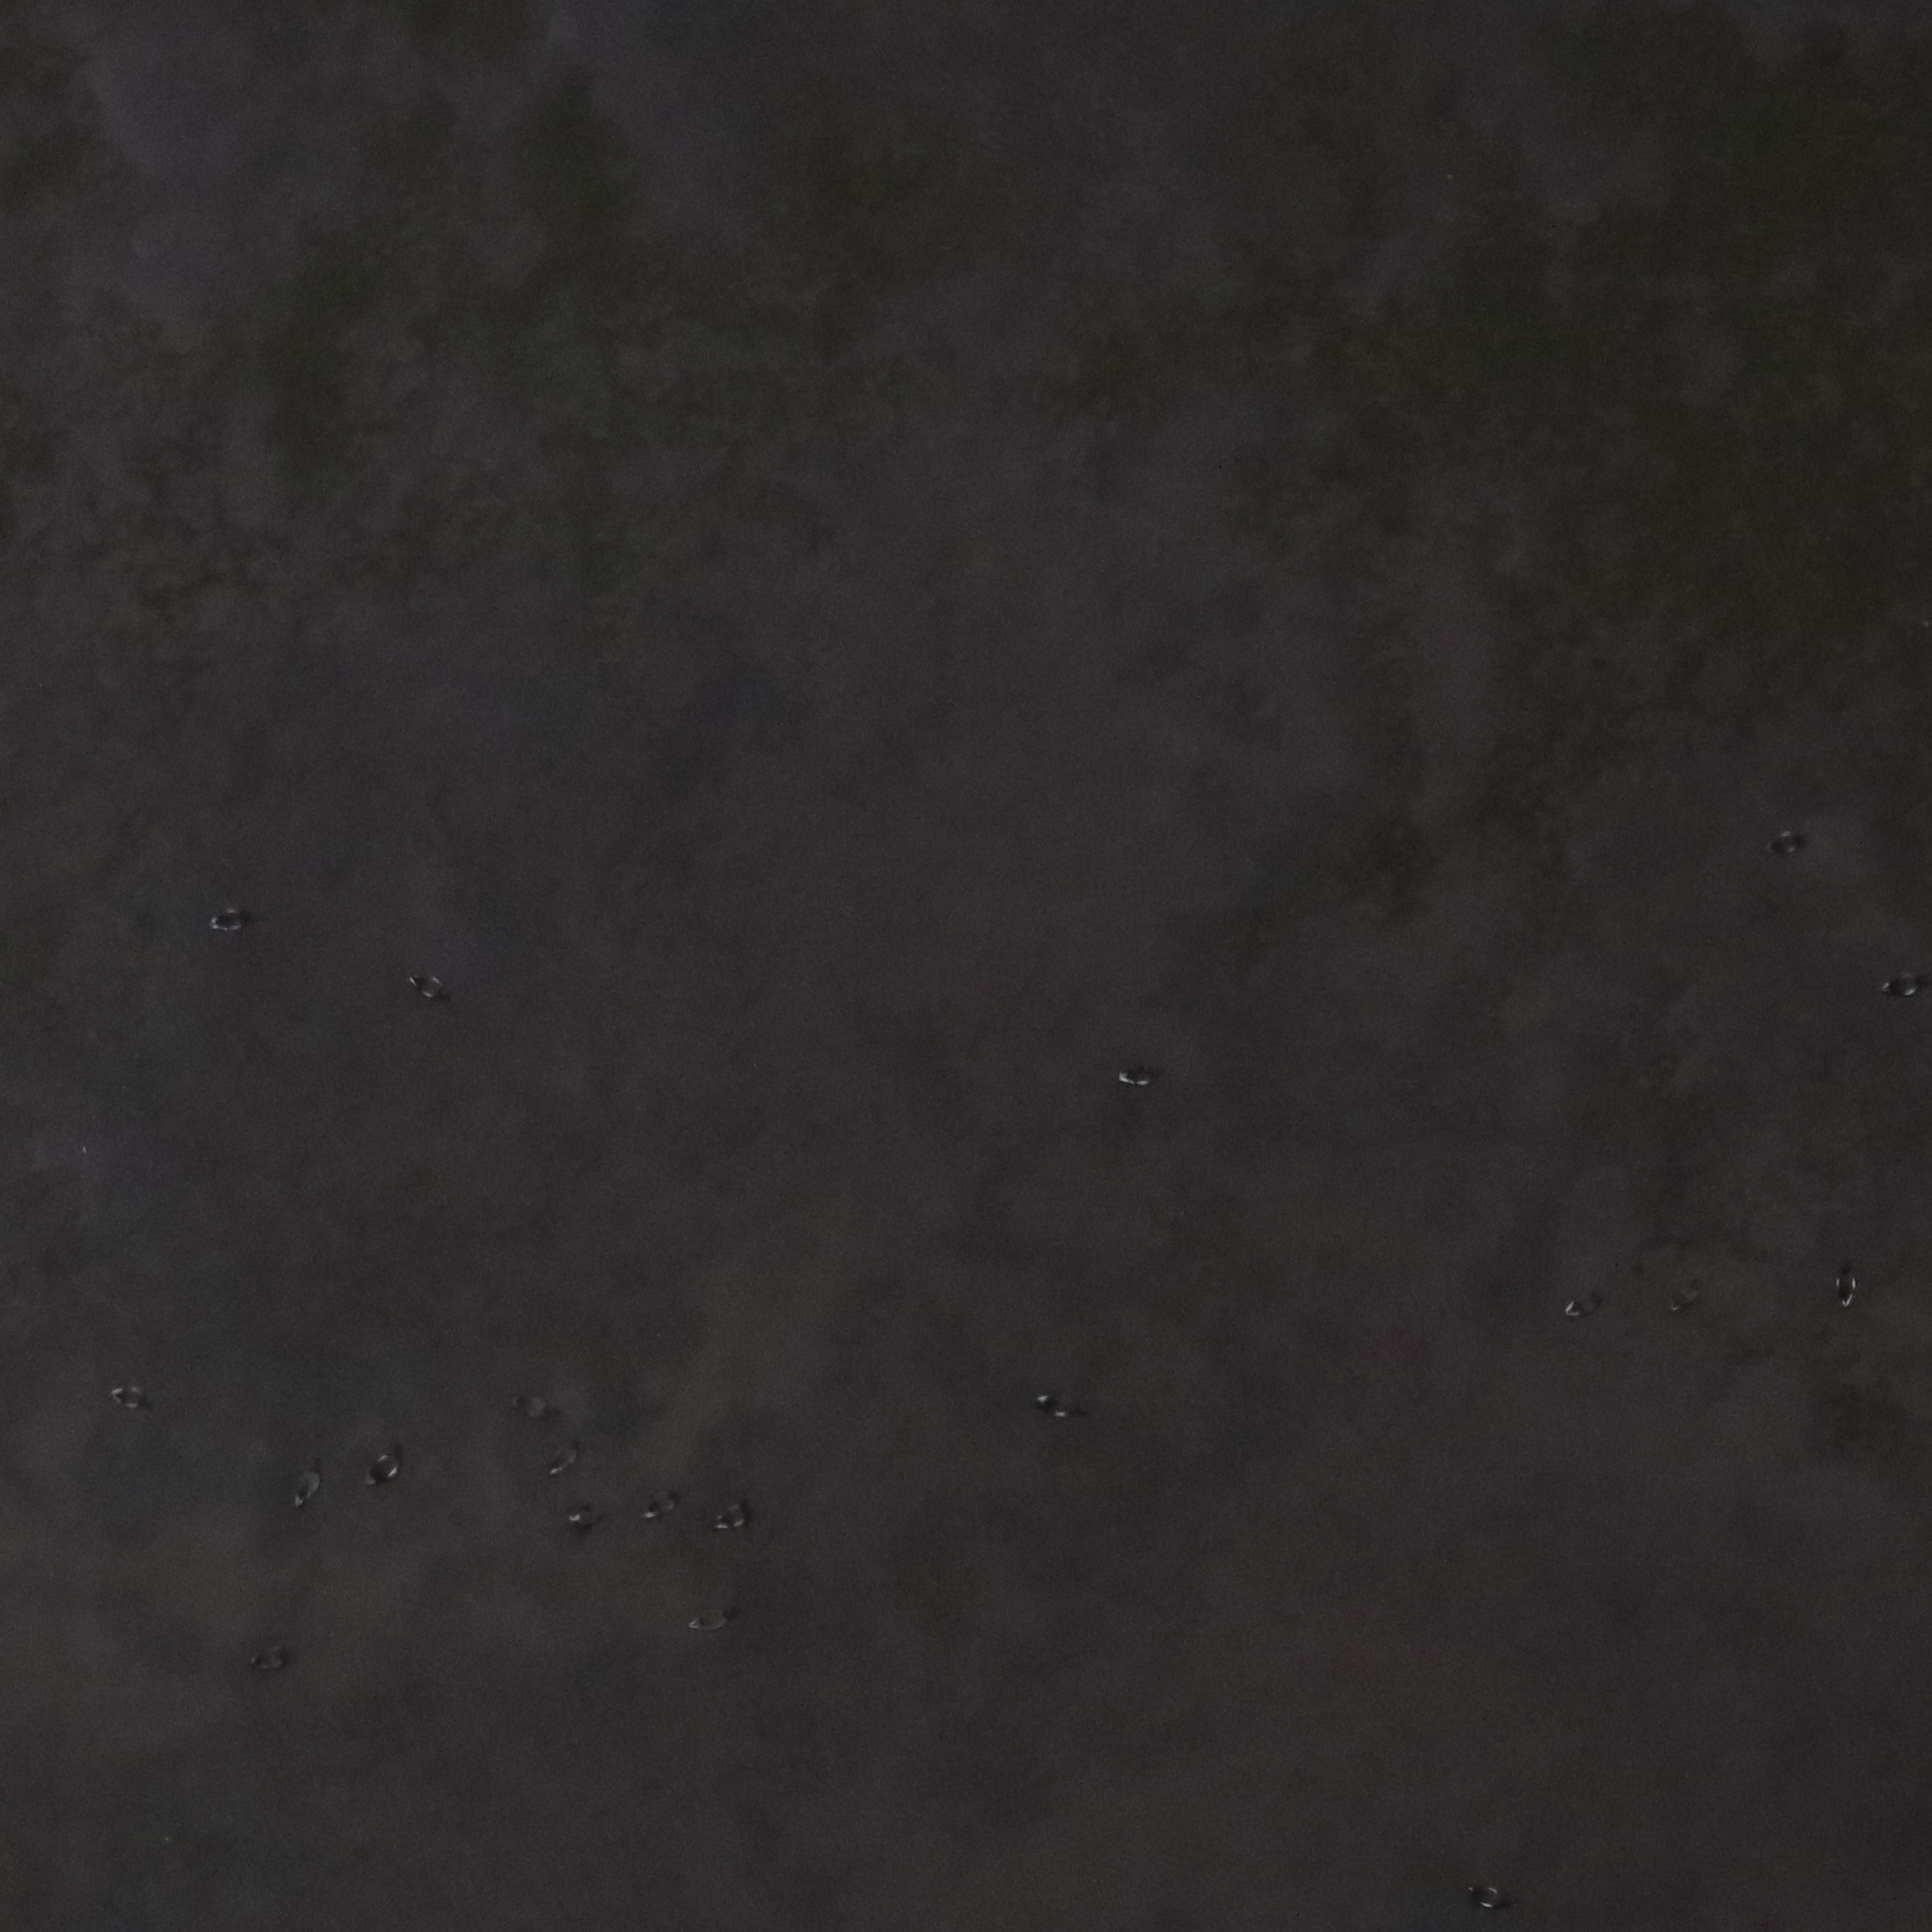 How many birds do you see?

20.